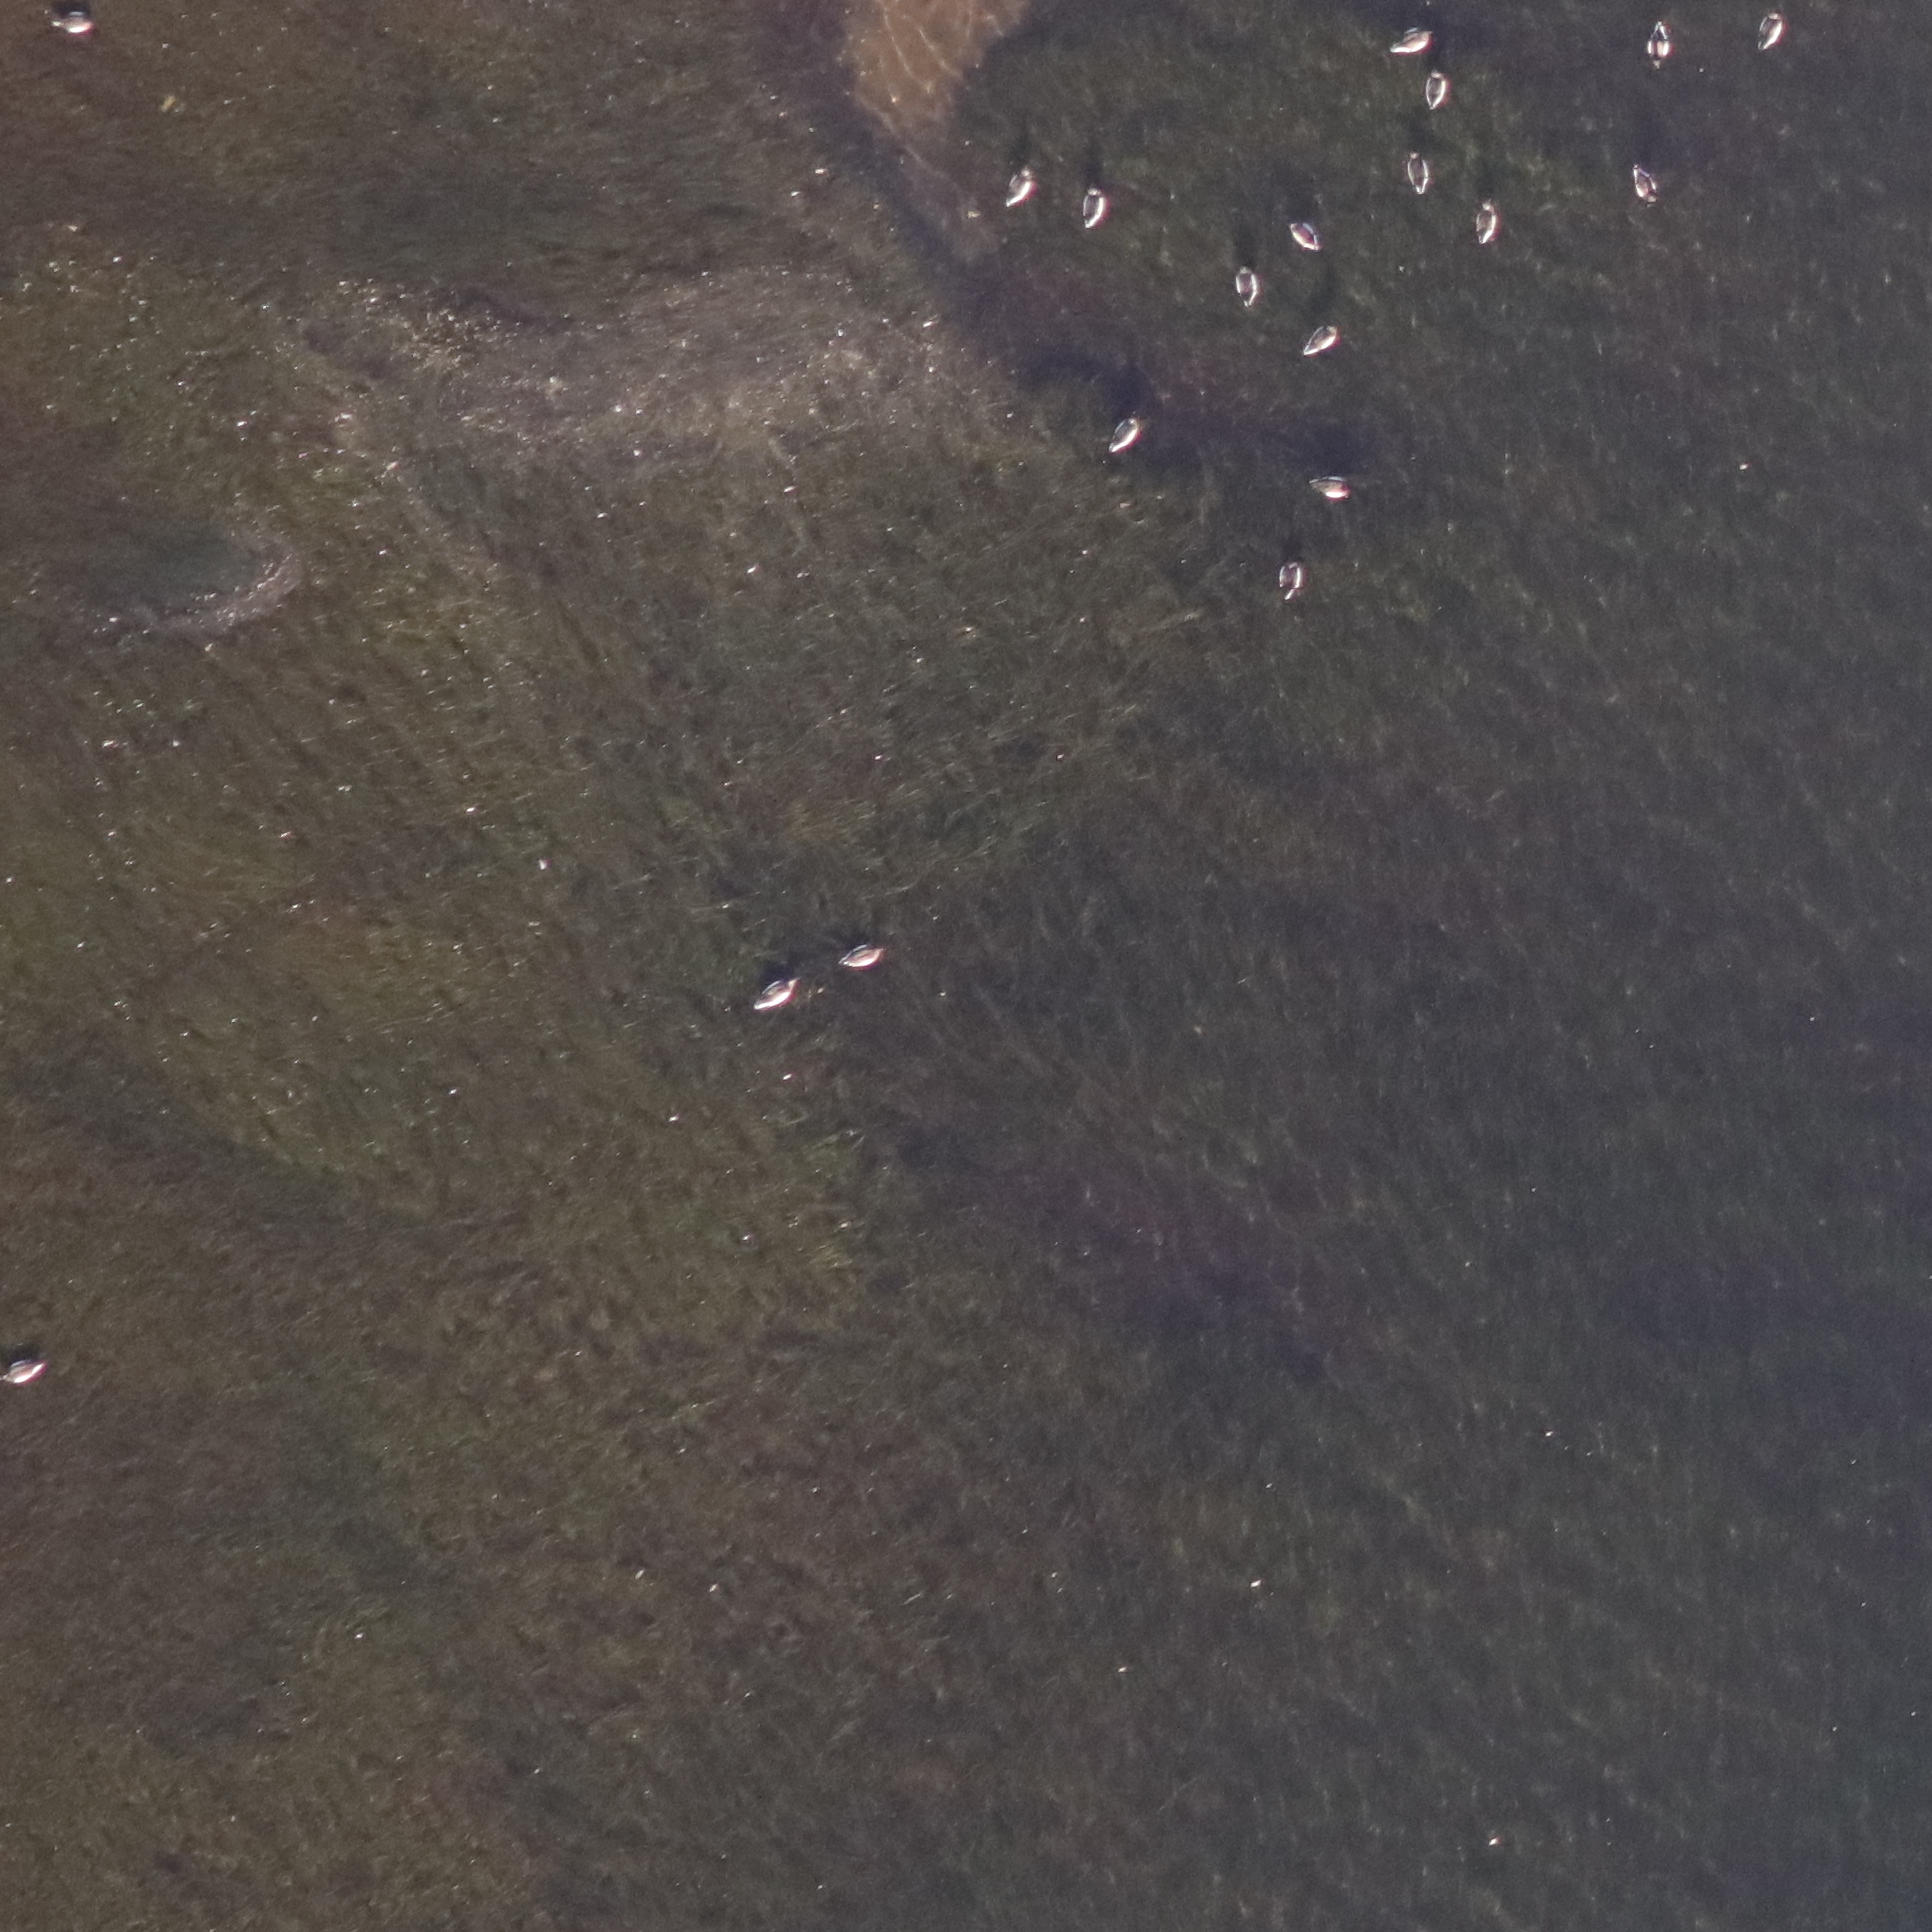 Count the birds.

19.